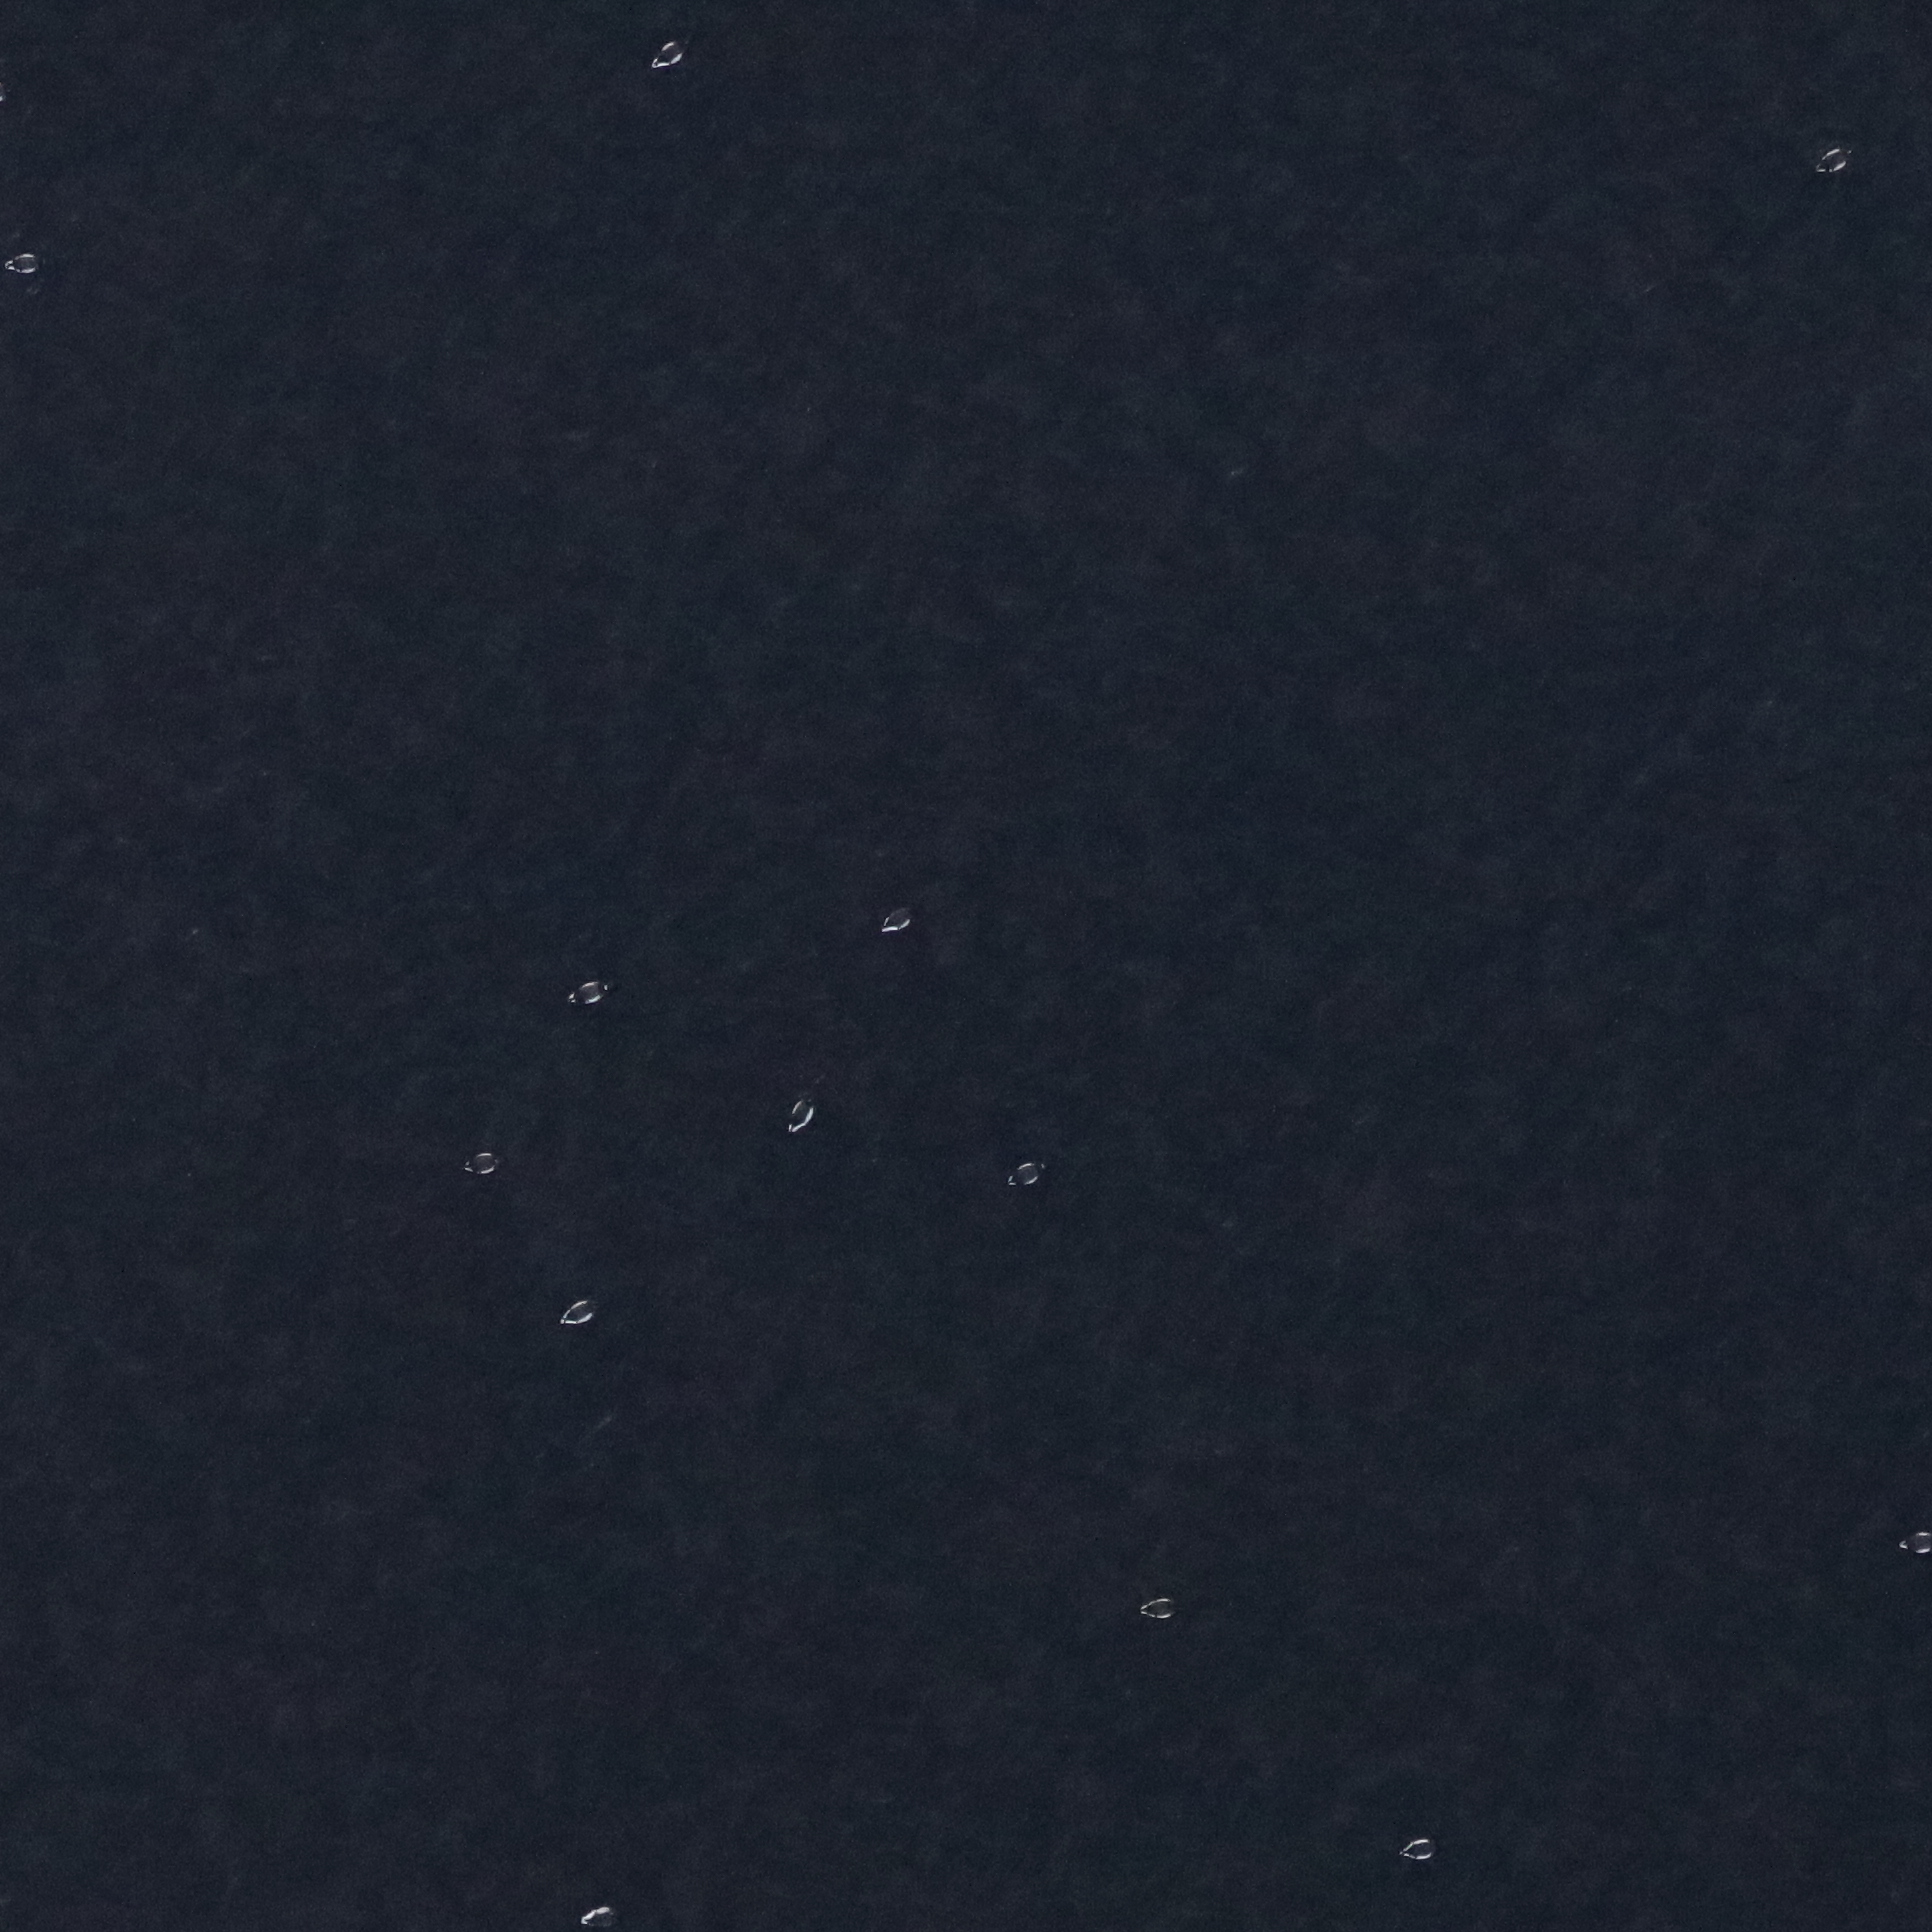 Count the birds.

13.